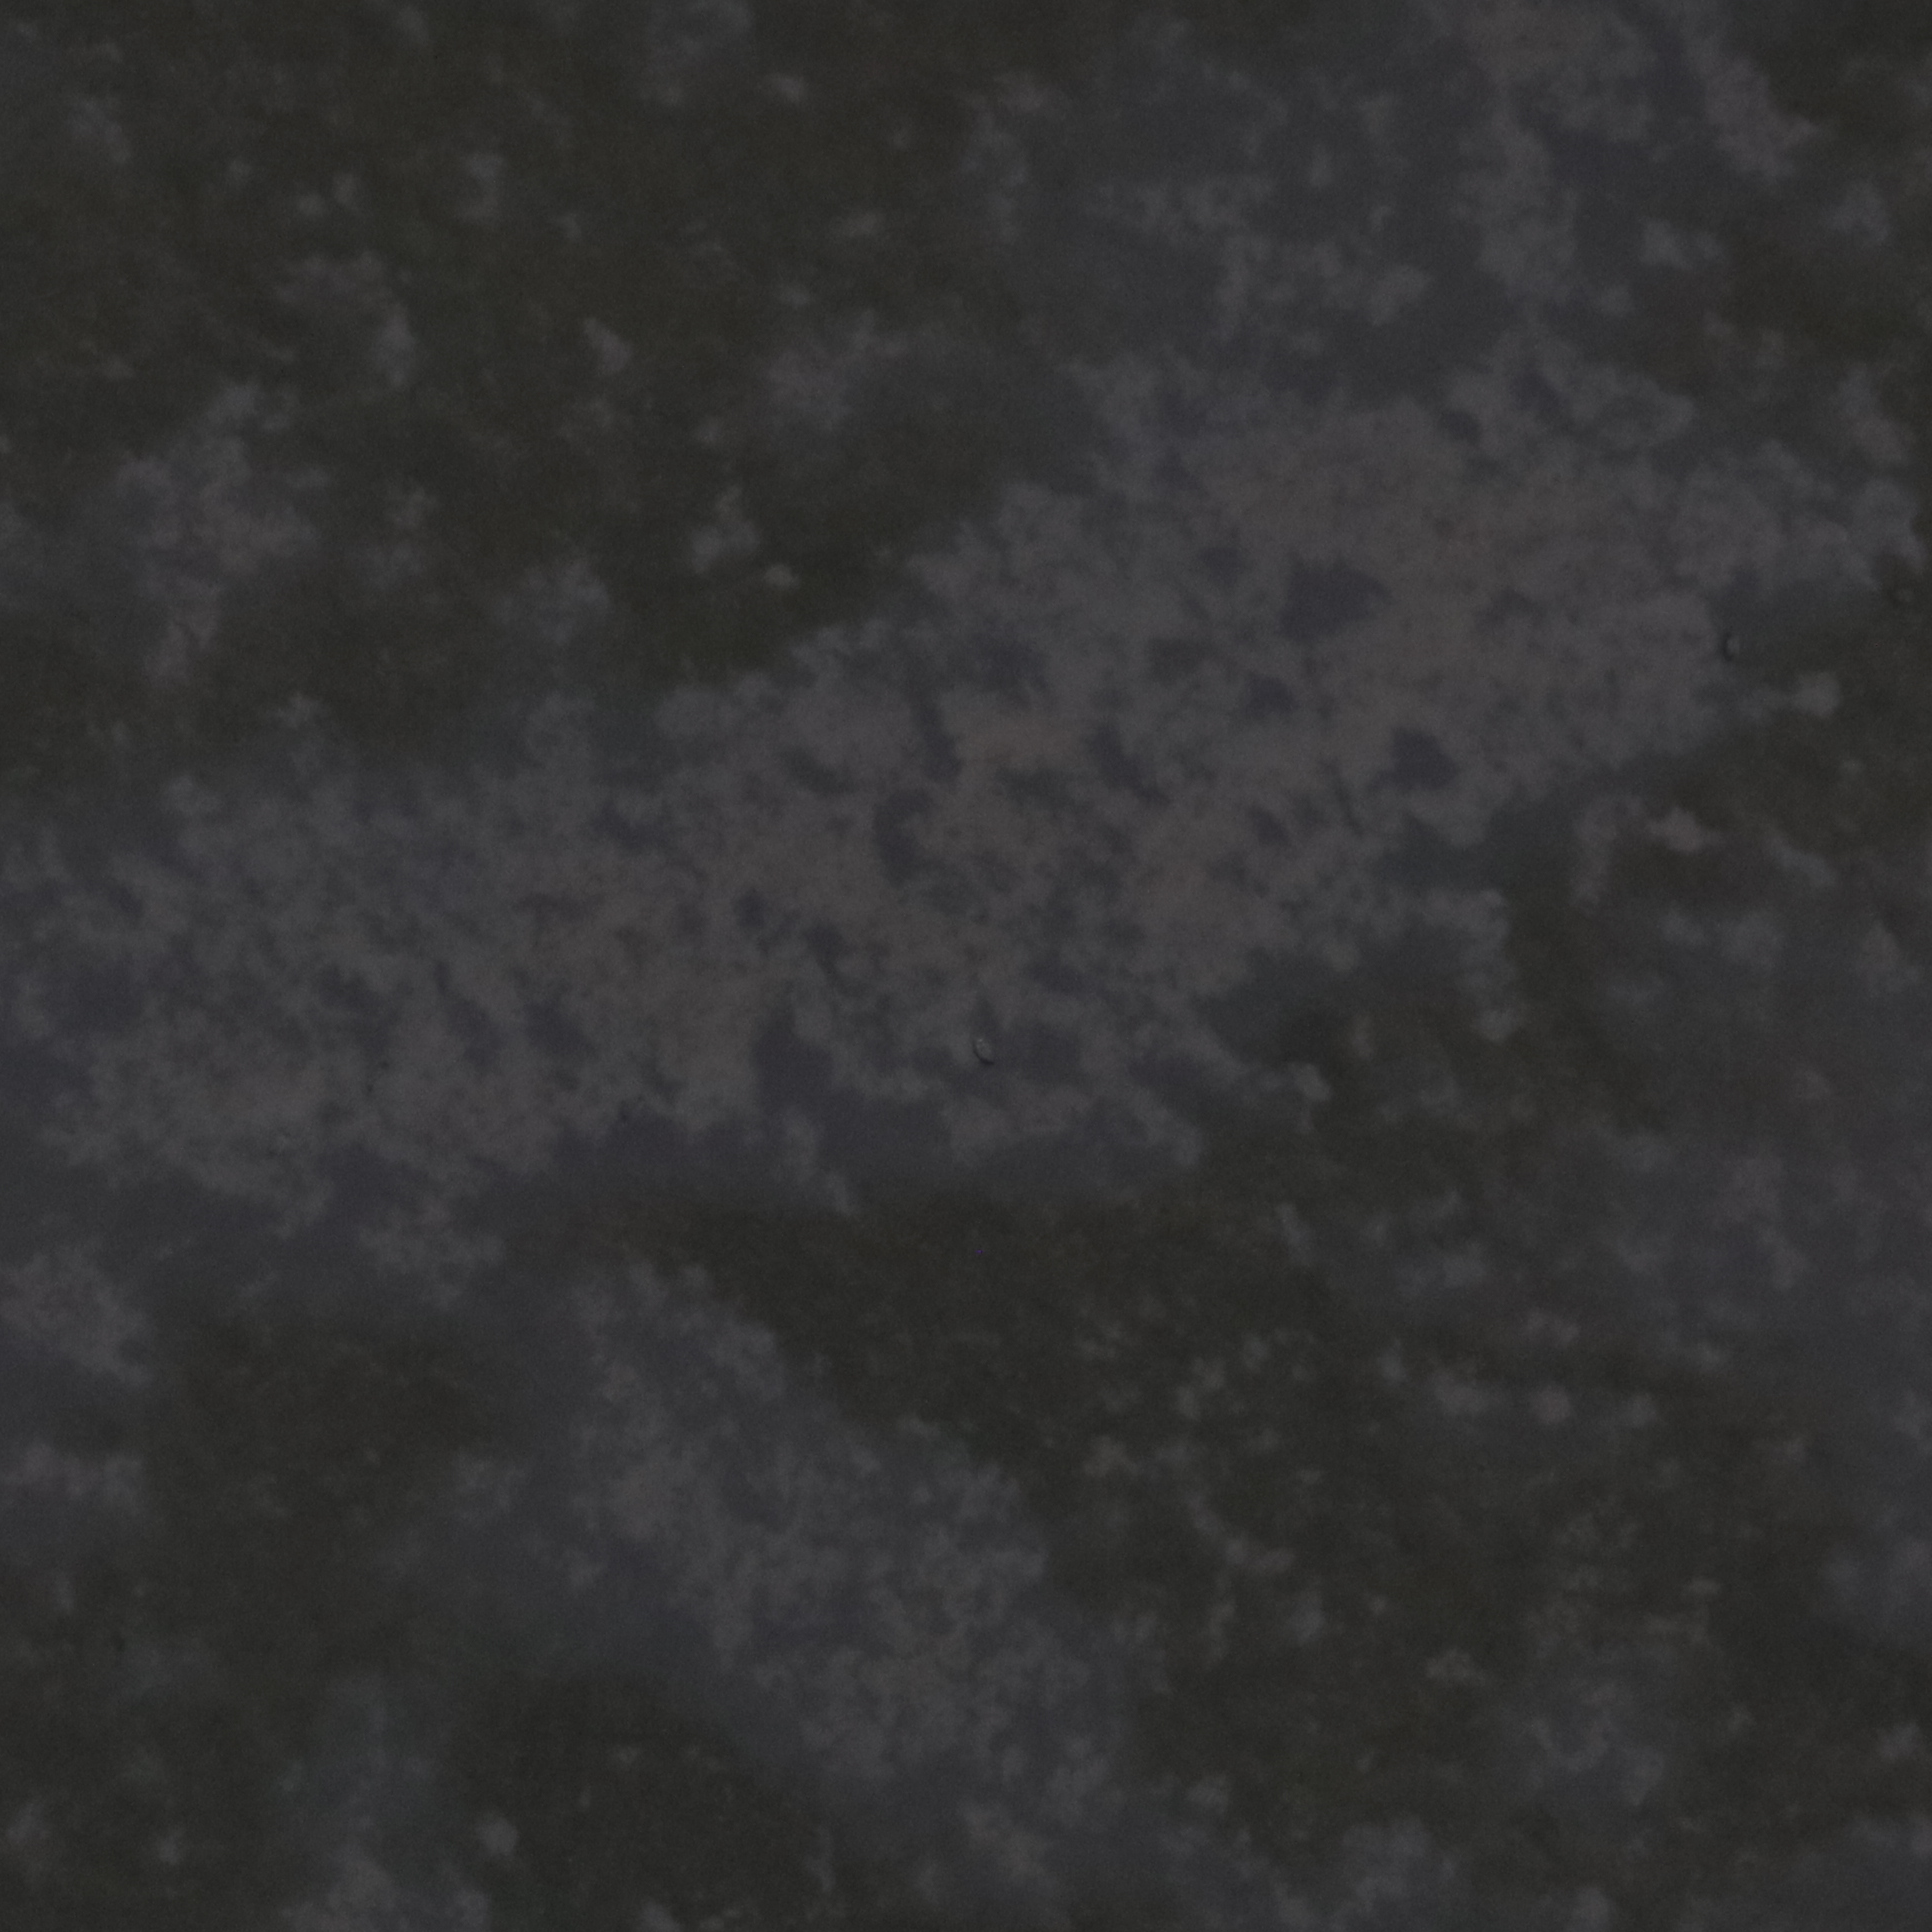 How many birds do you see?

4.